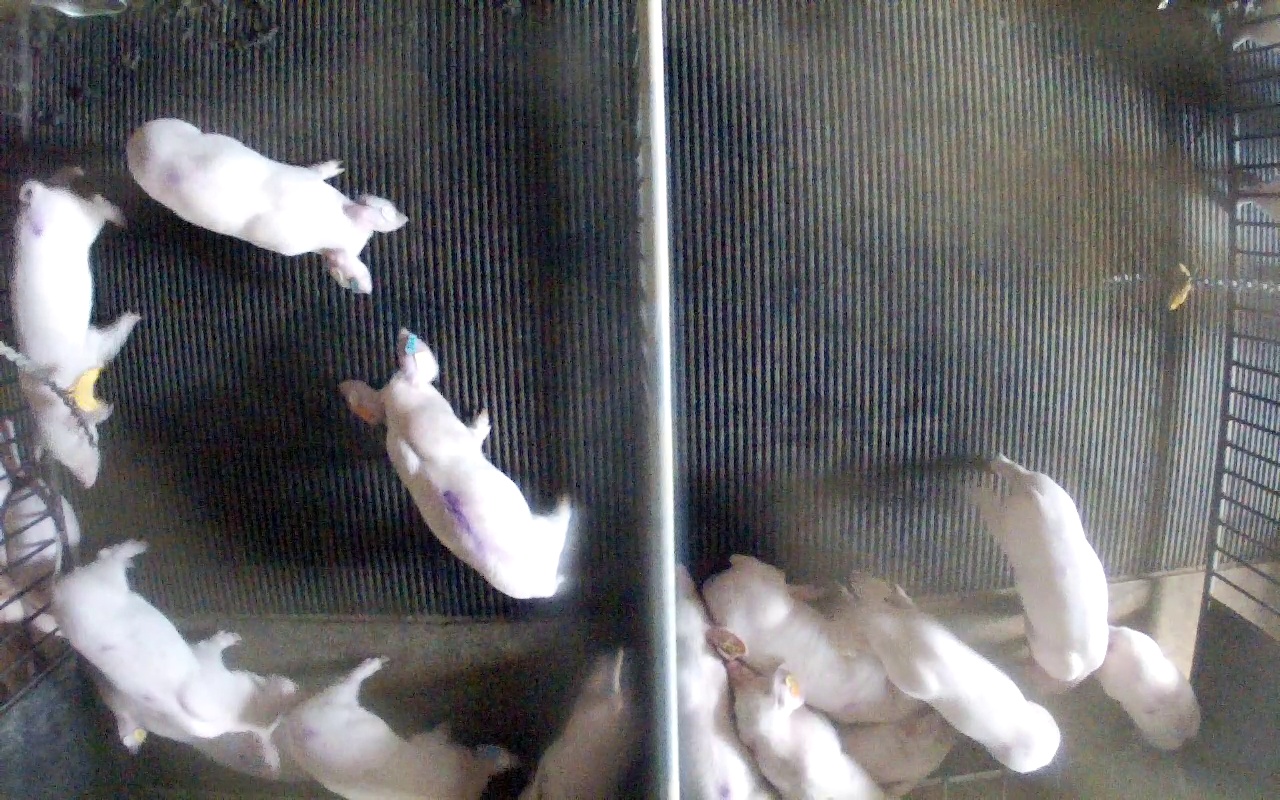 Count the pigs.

15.